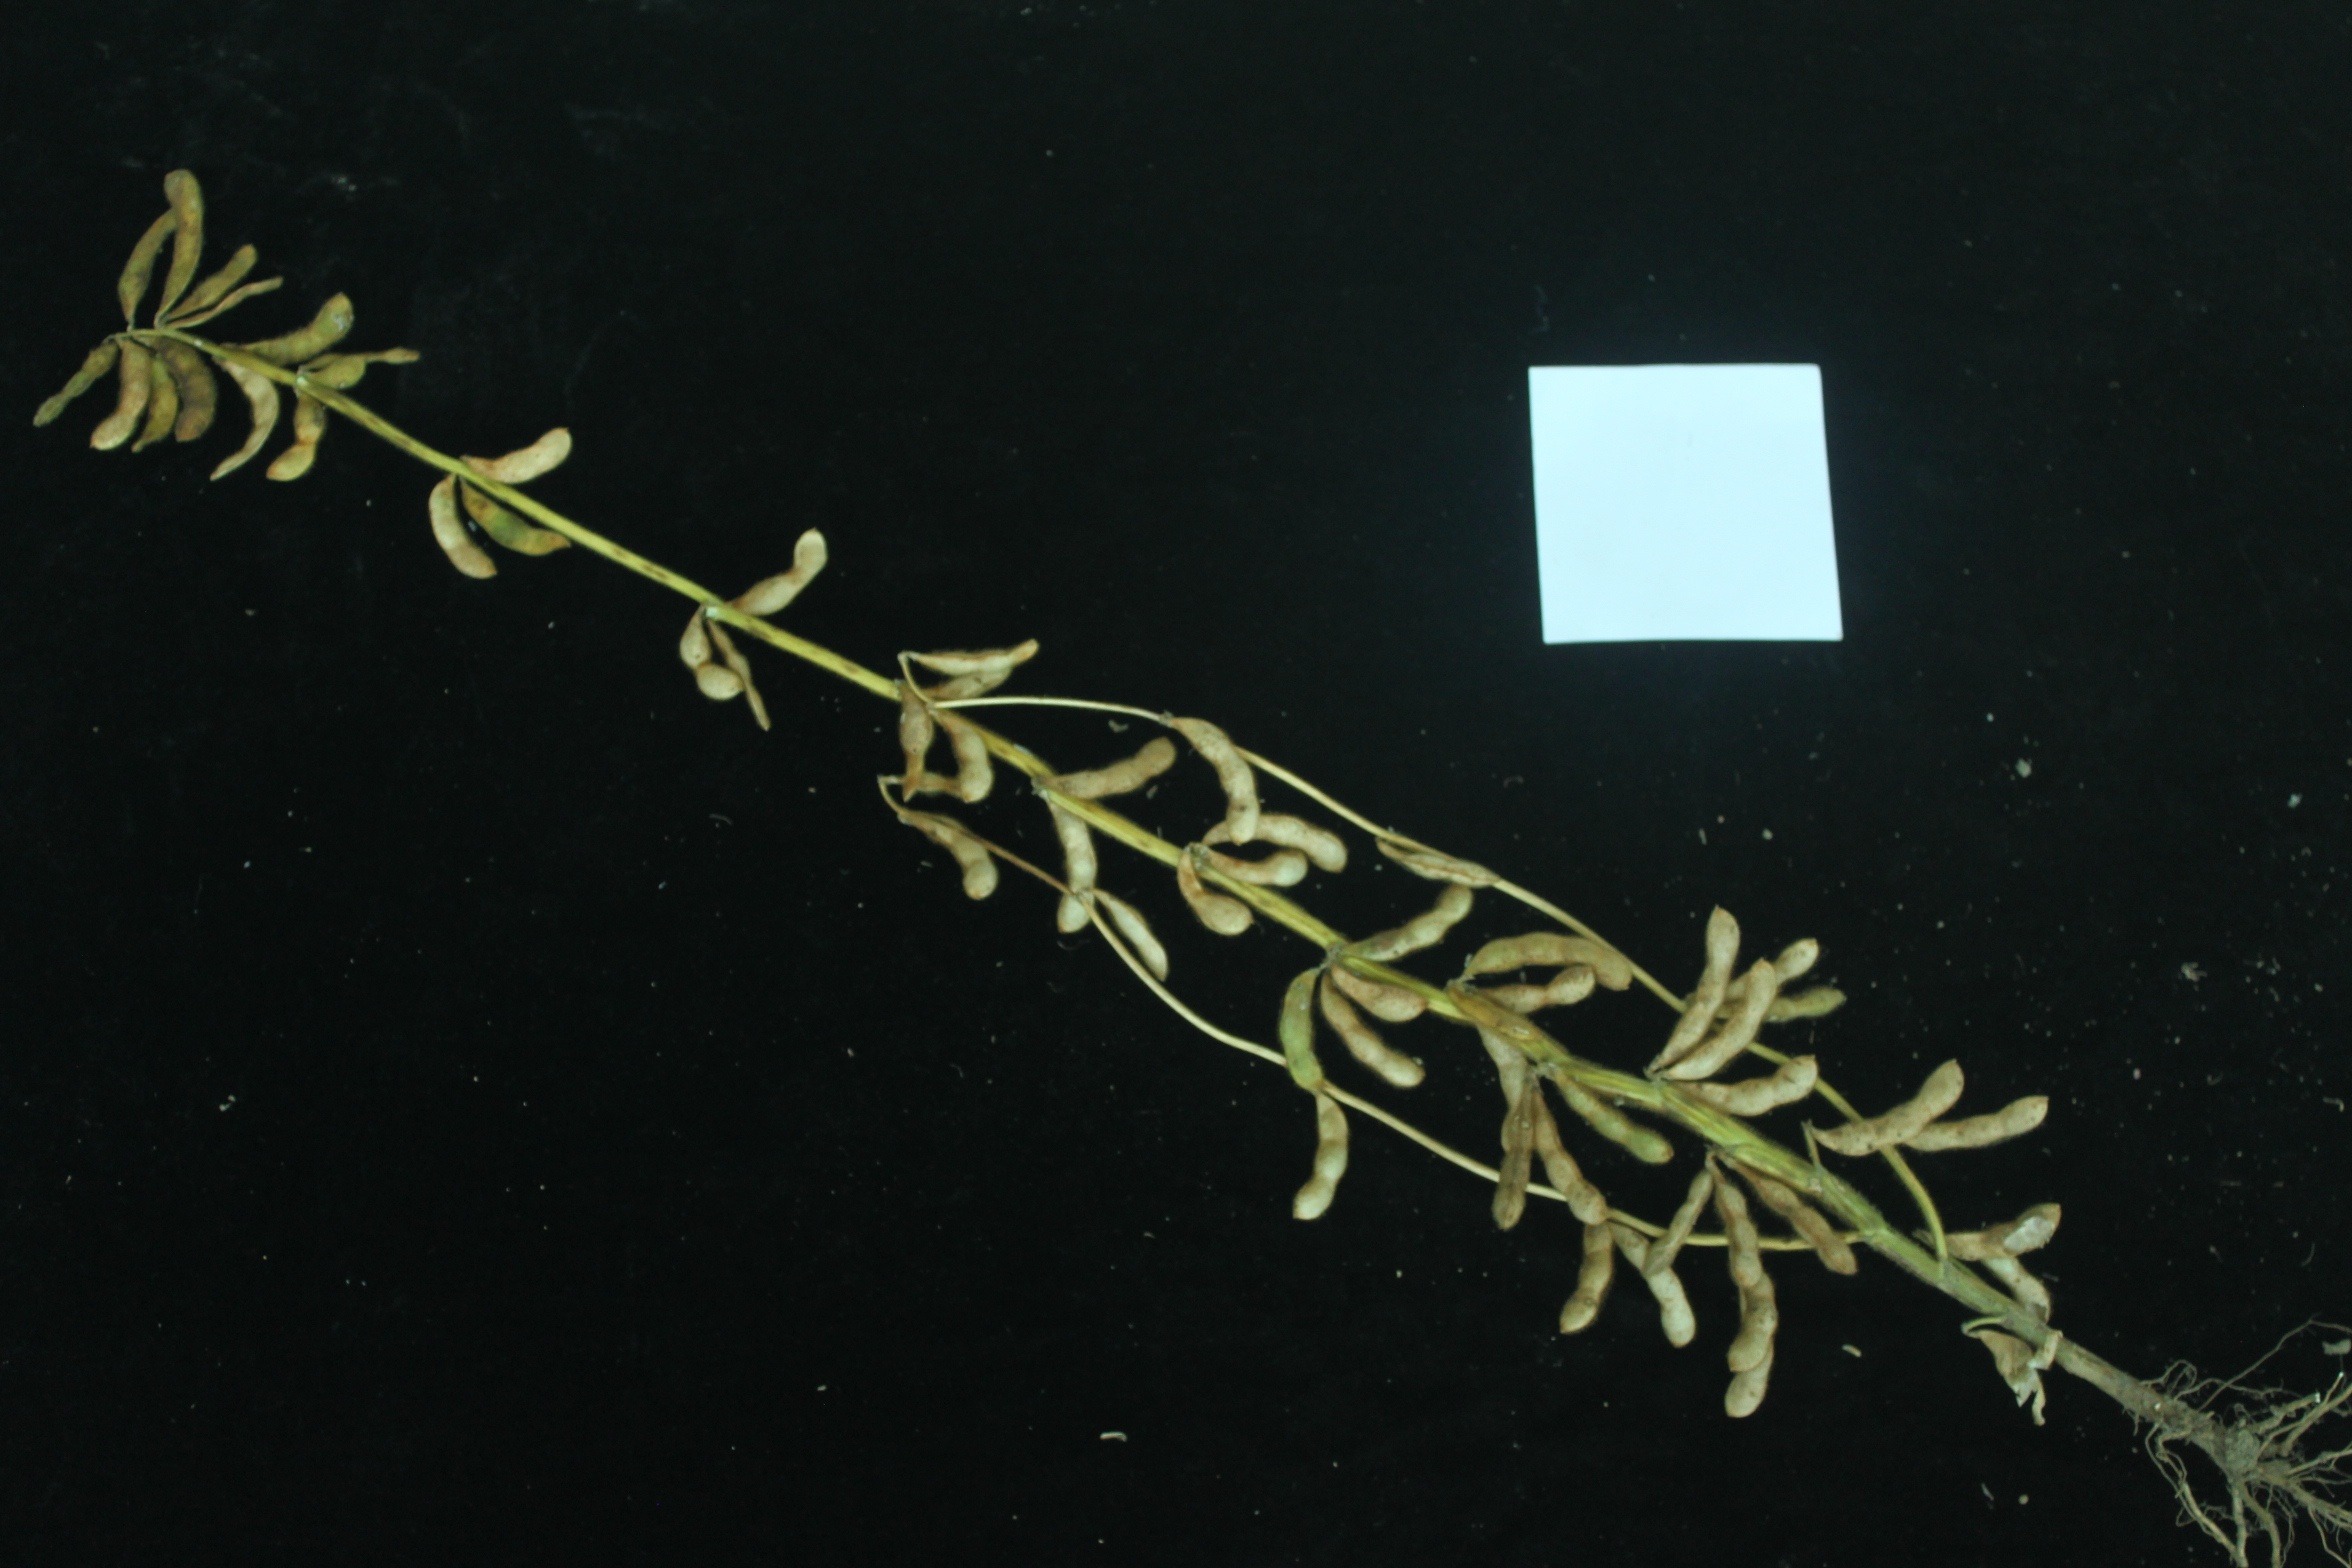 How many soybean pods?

53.